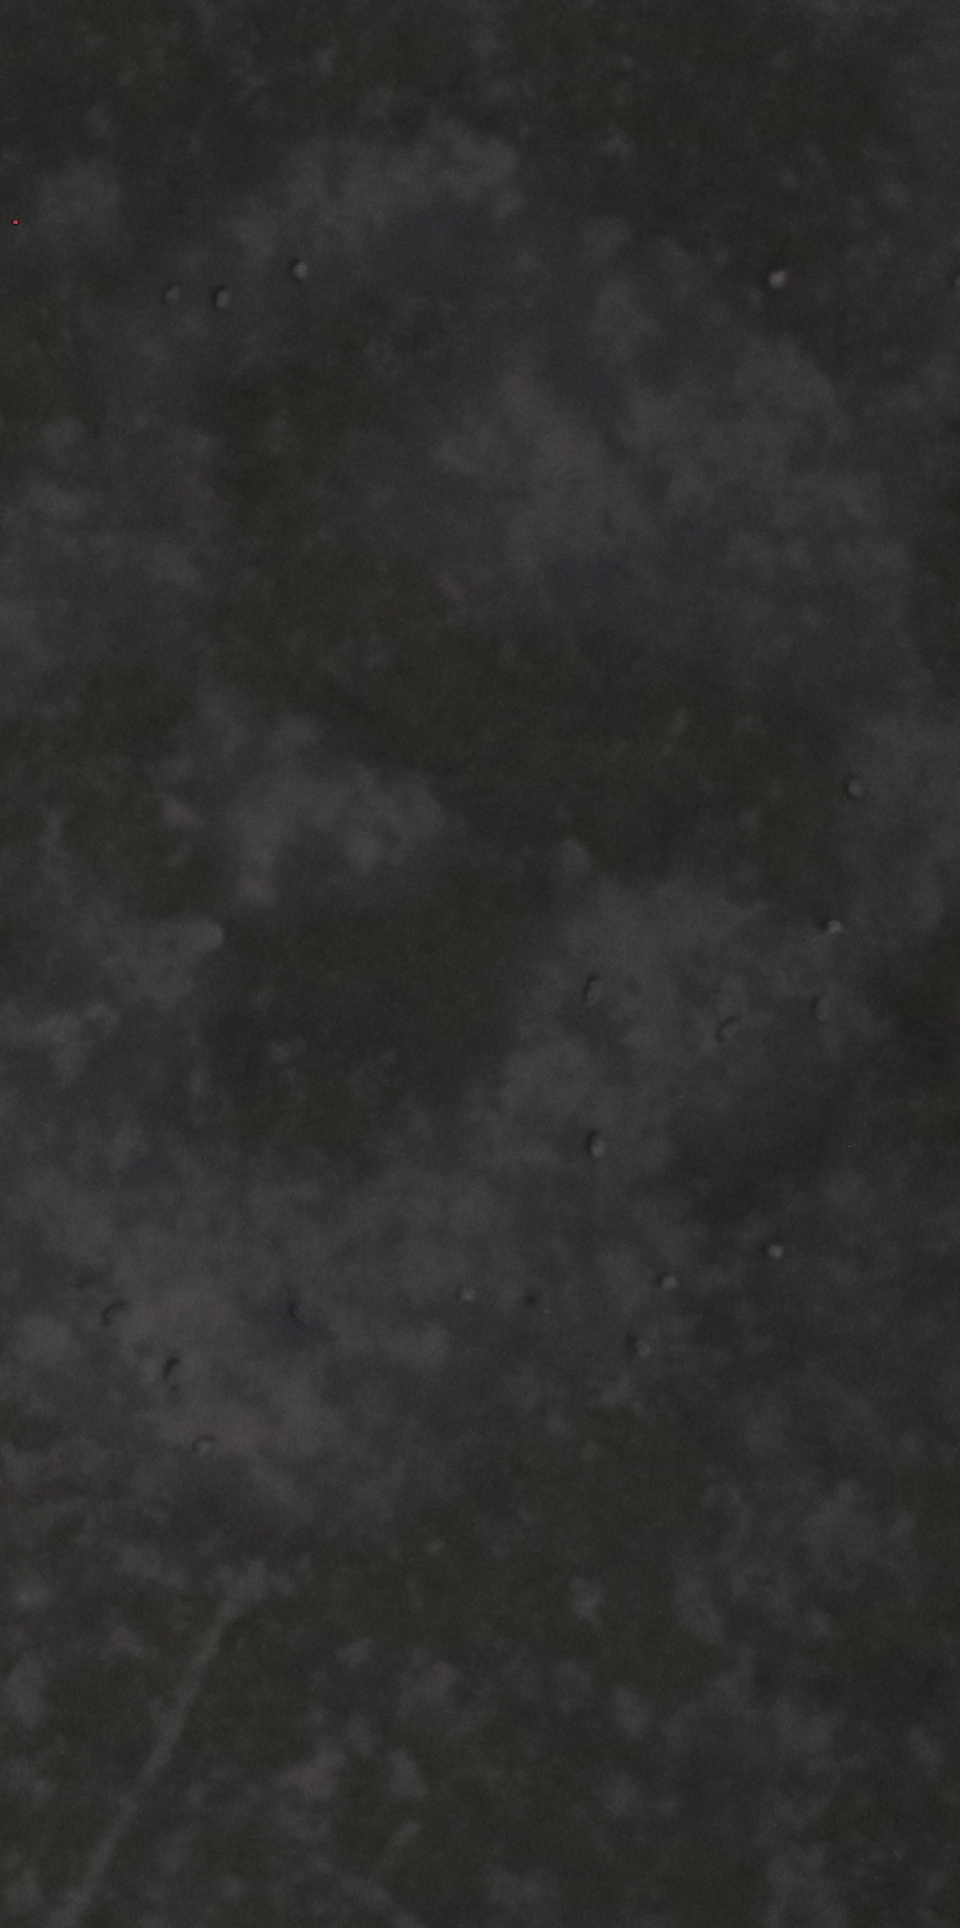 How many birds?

20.